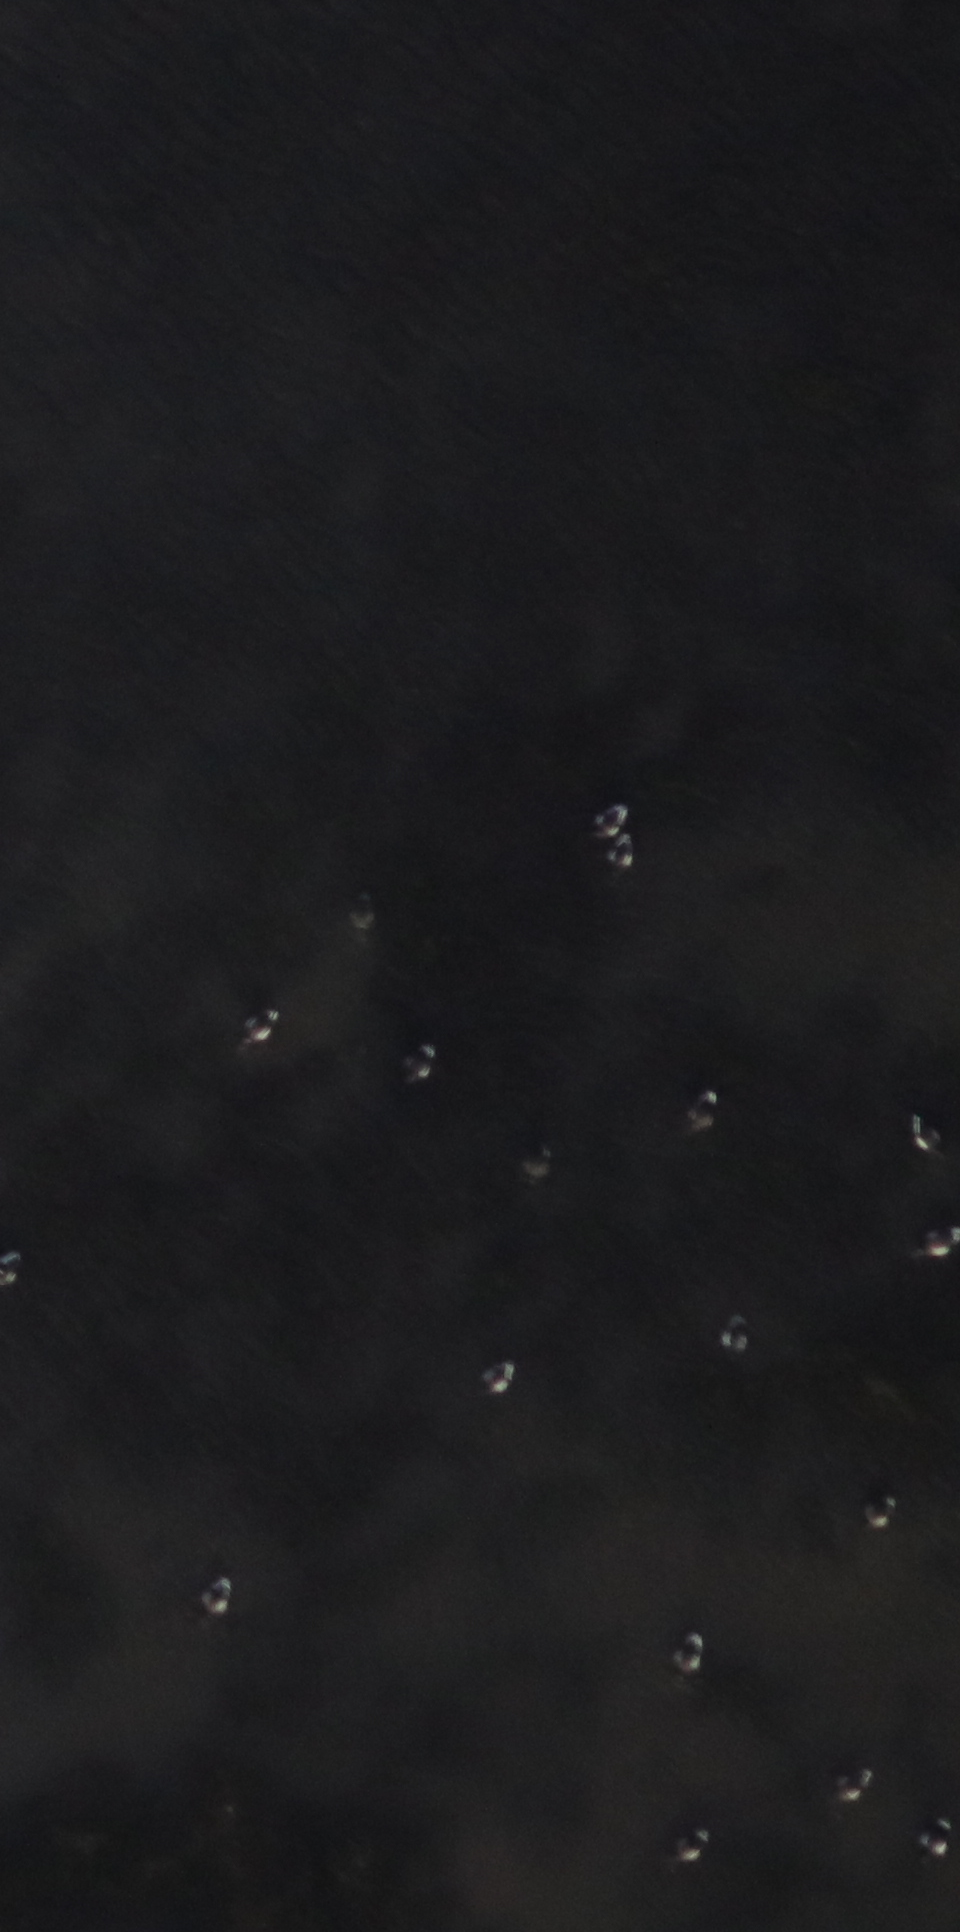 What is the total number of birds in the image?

16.